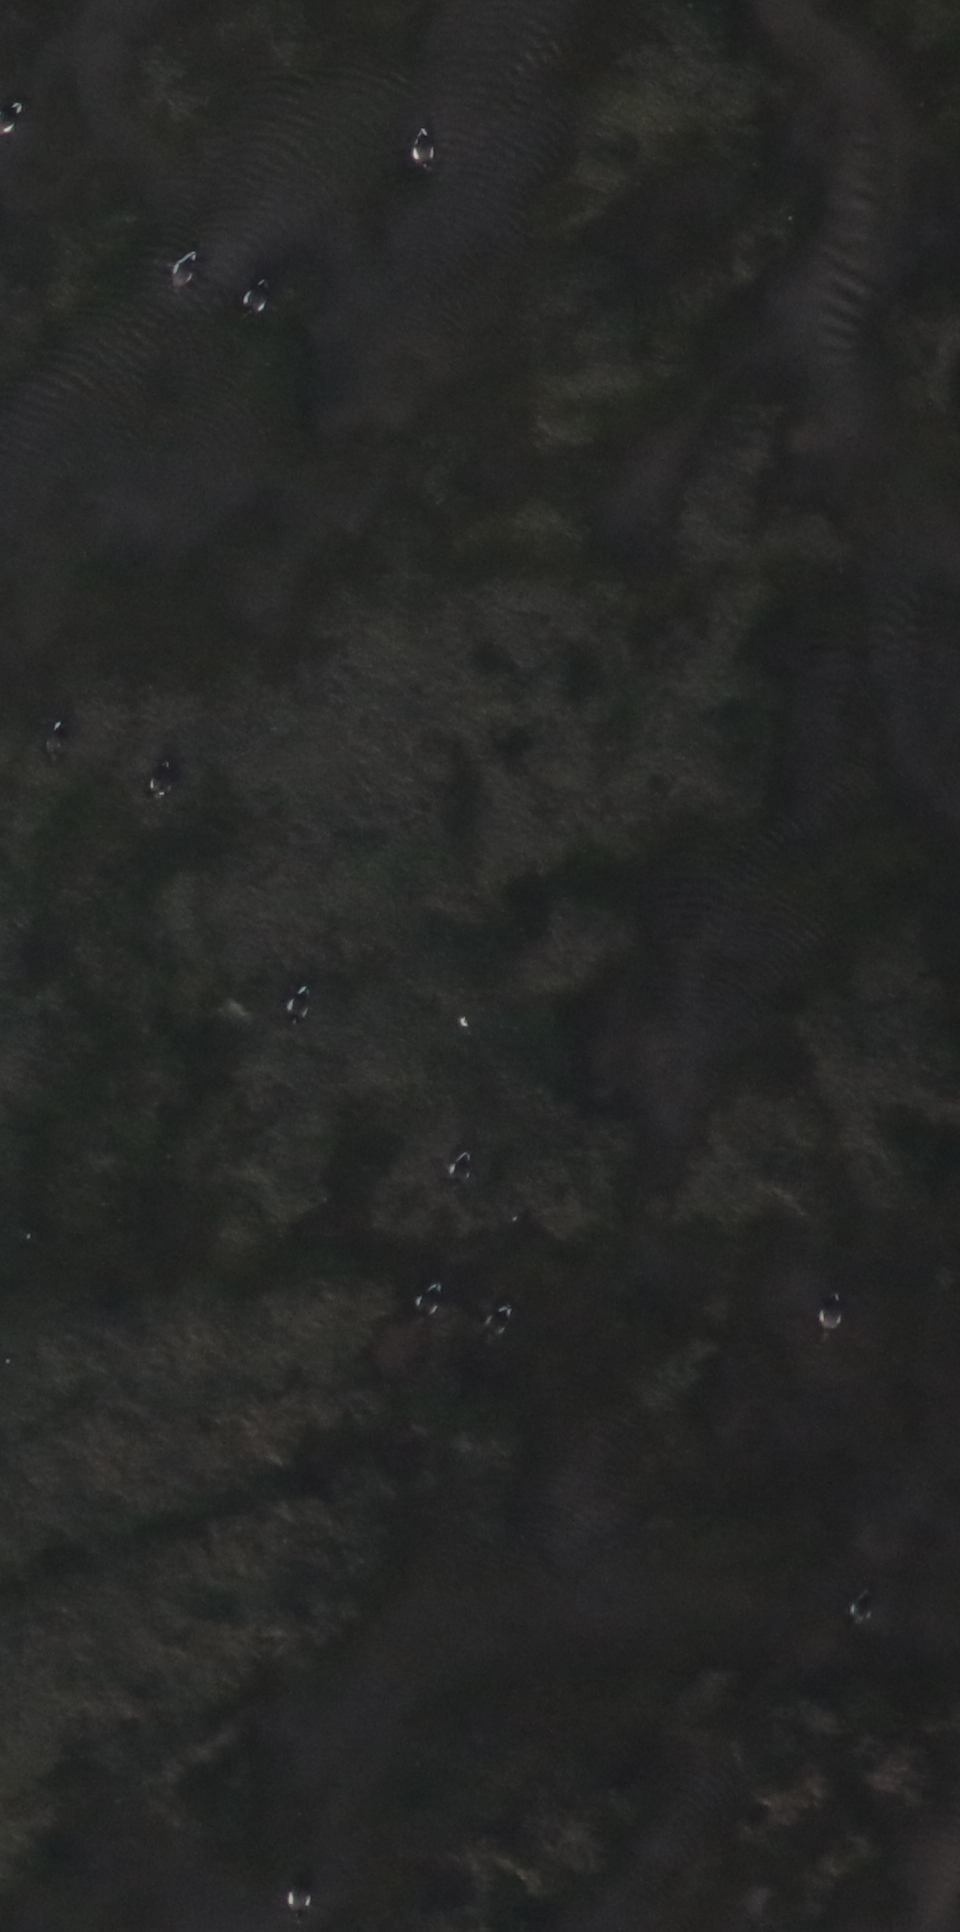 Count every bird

13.